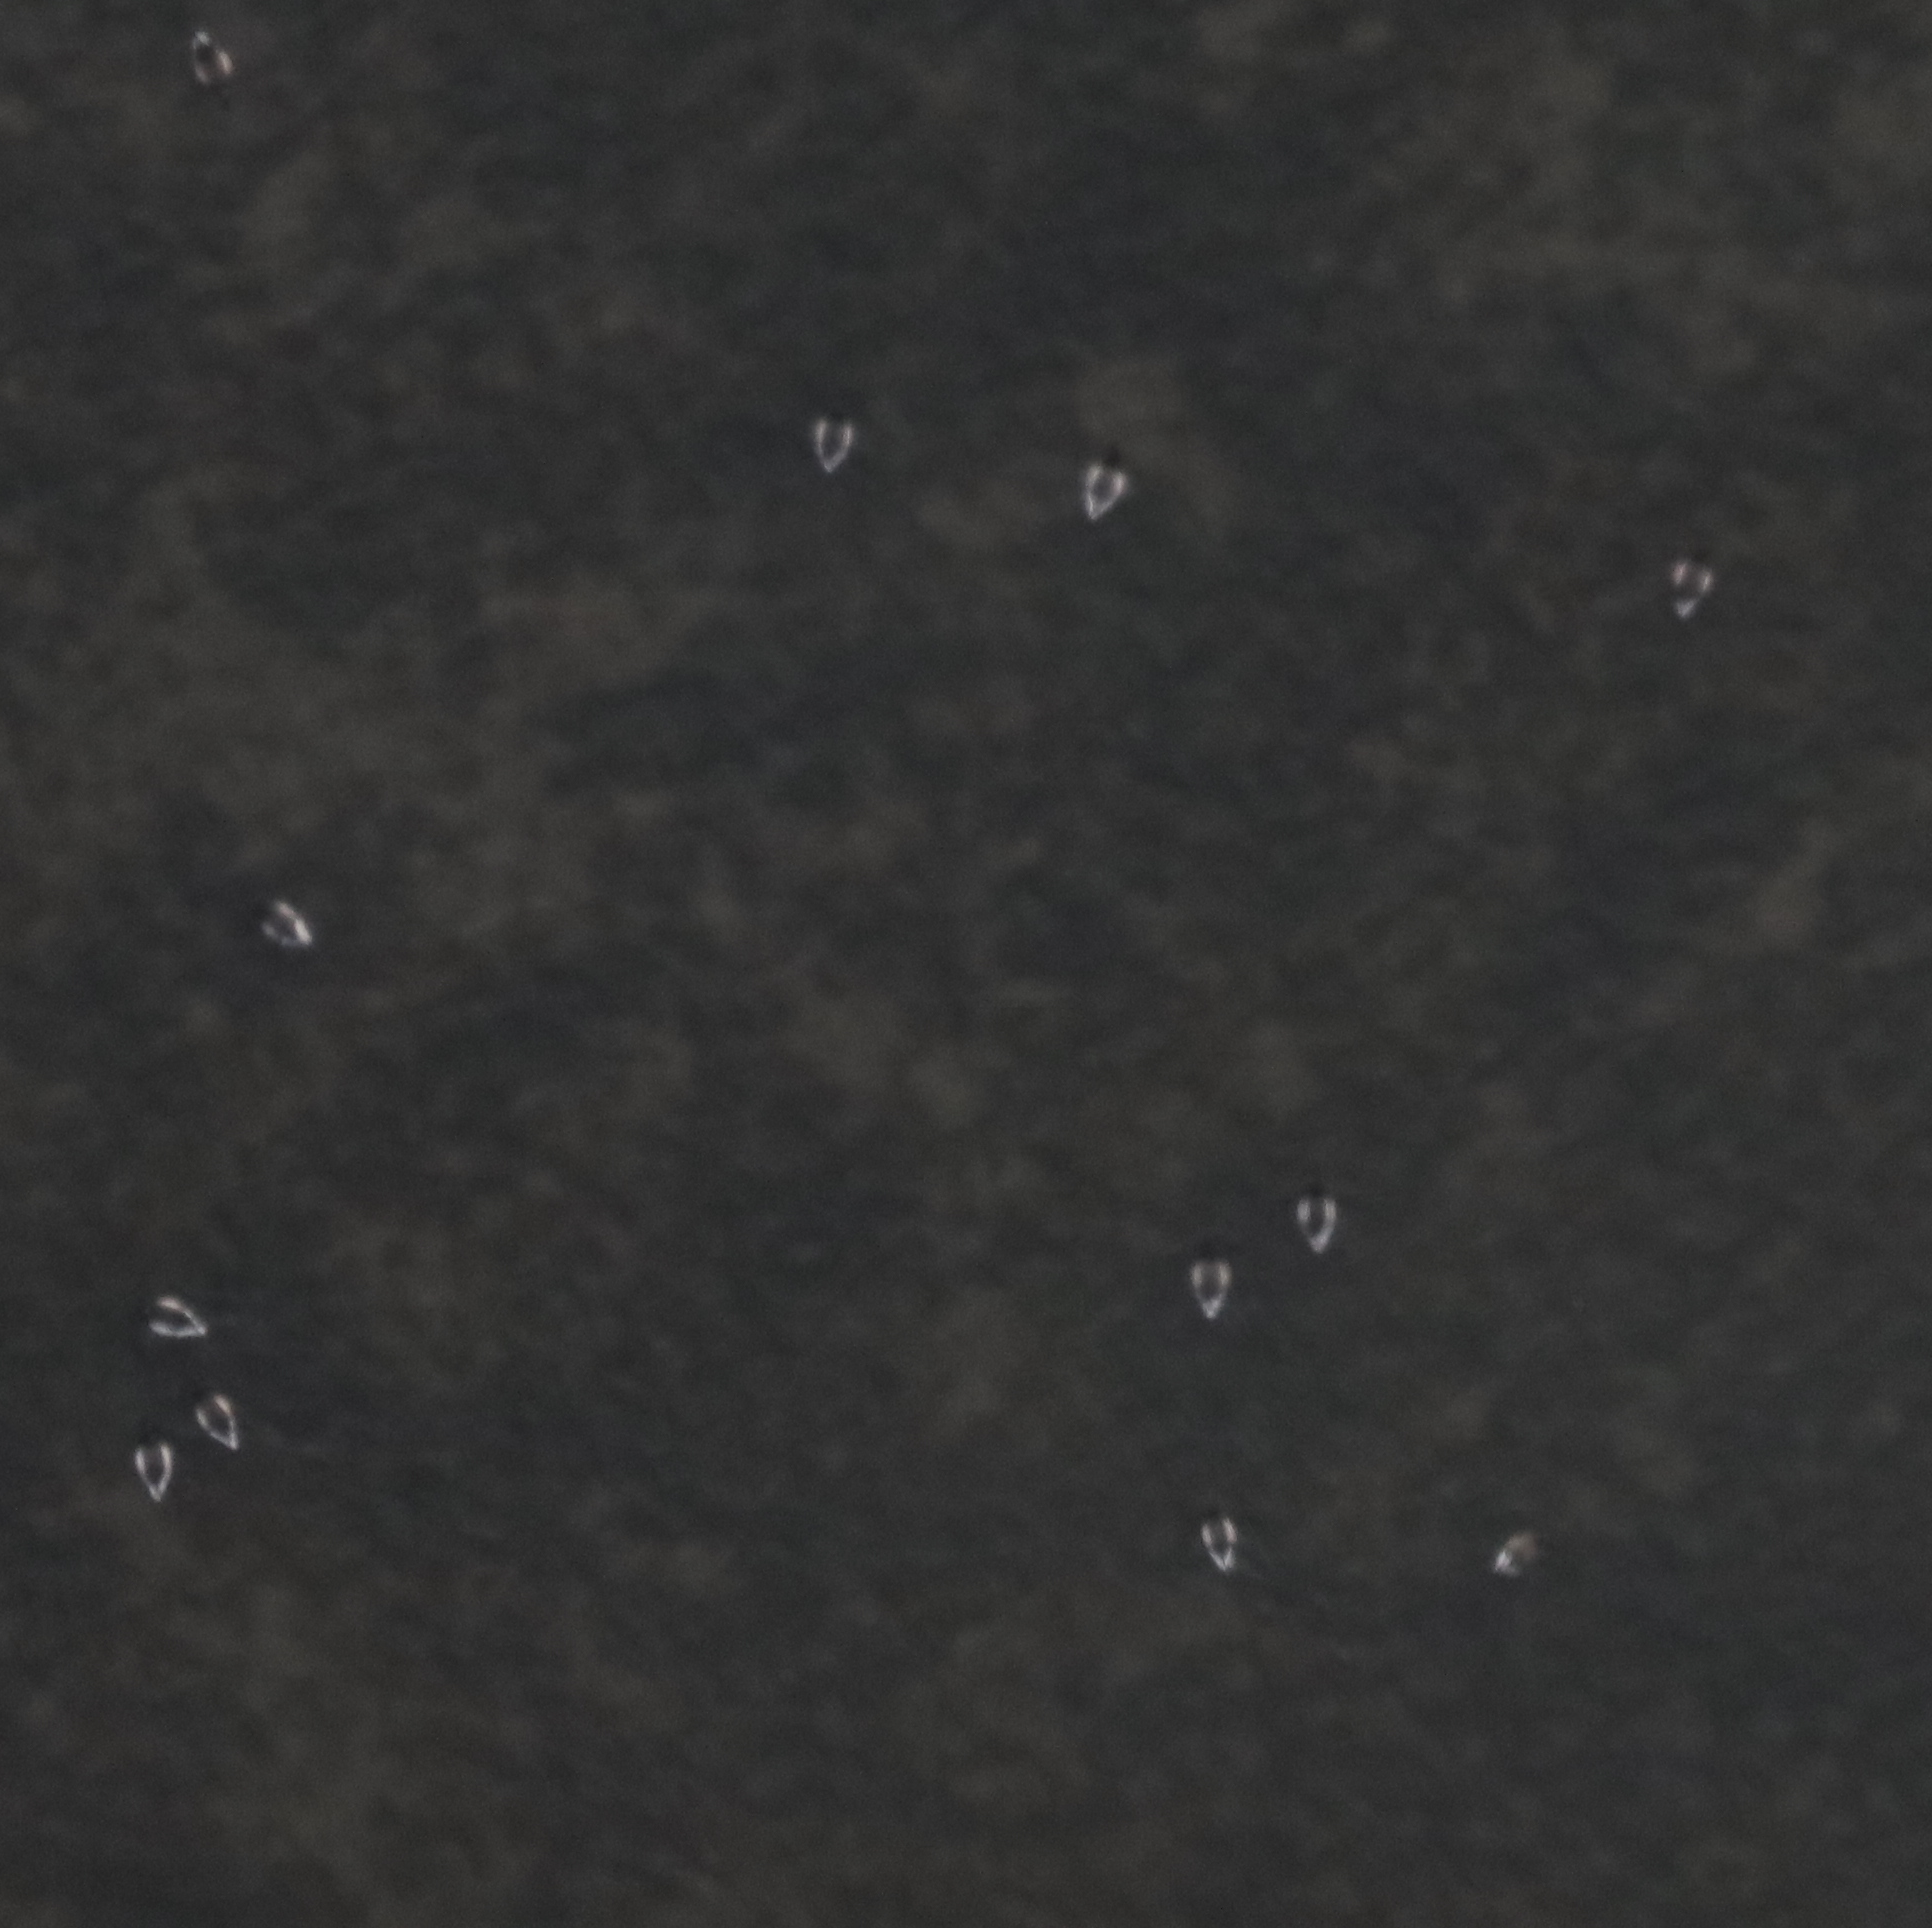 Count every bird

12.